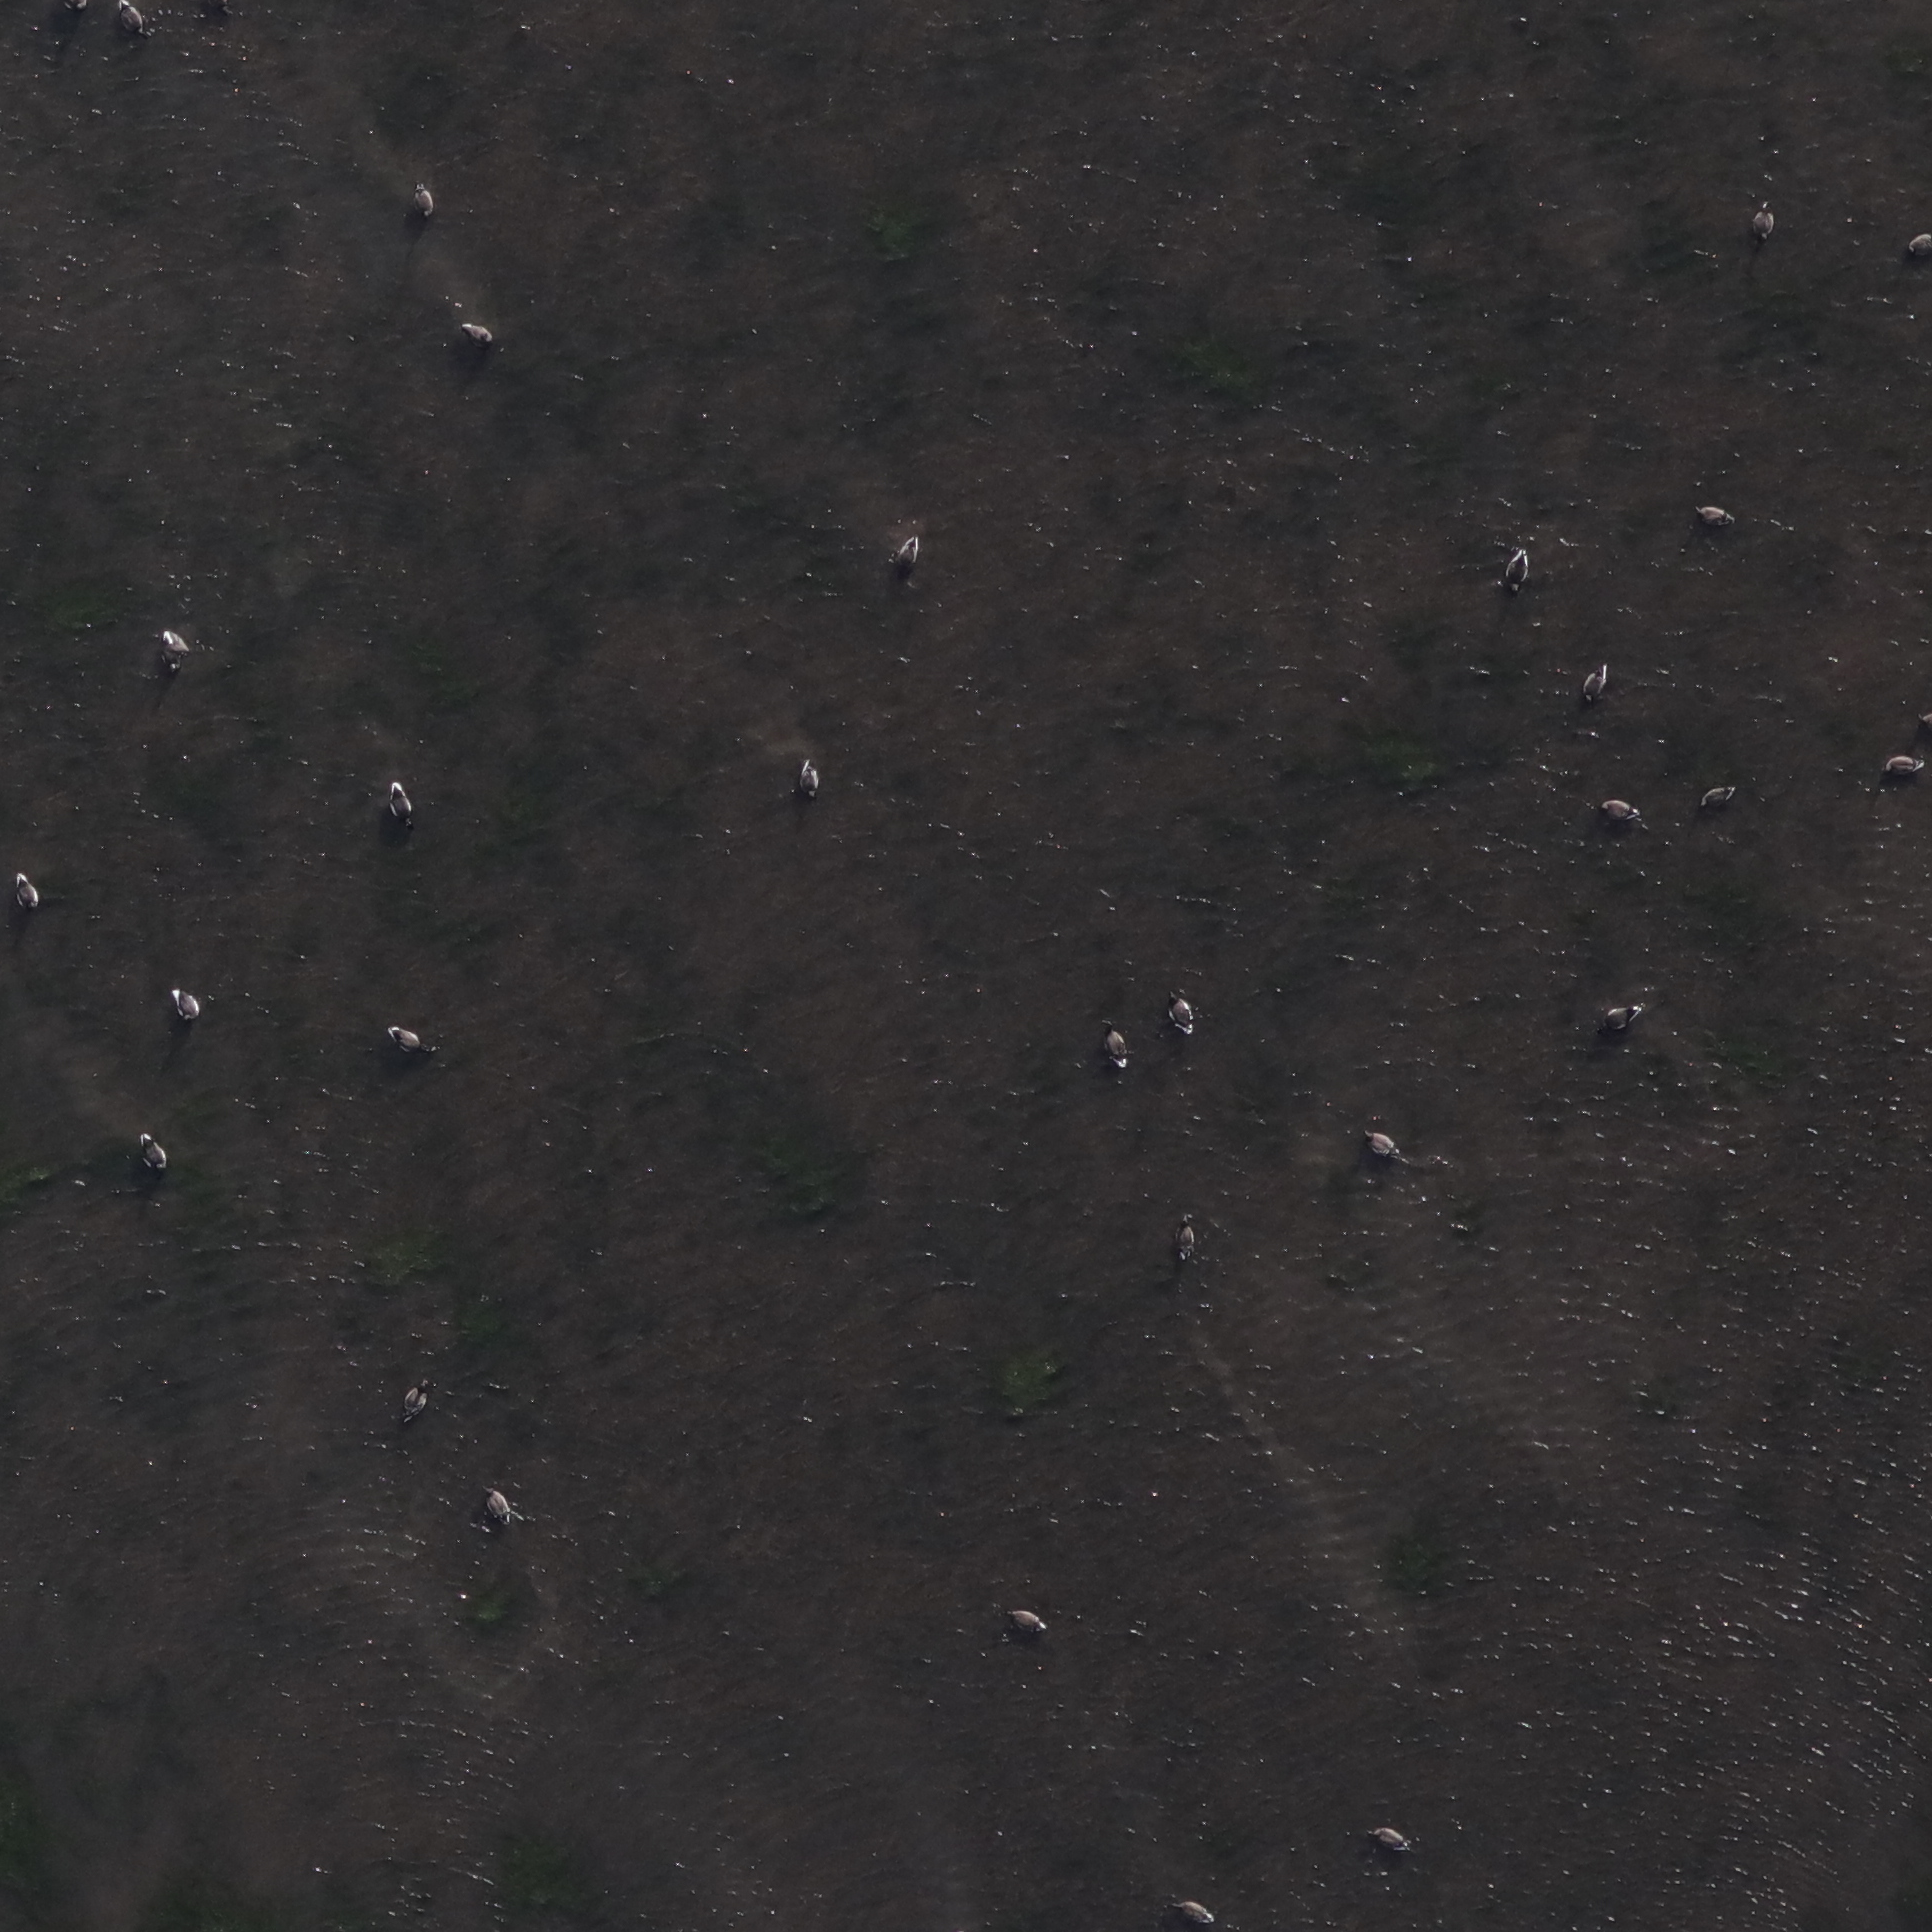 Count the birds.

29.